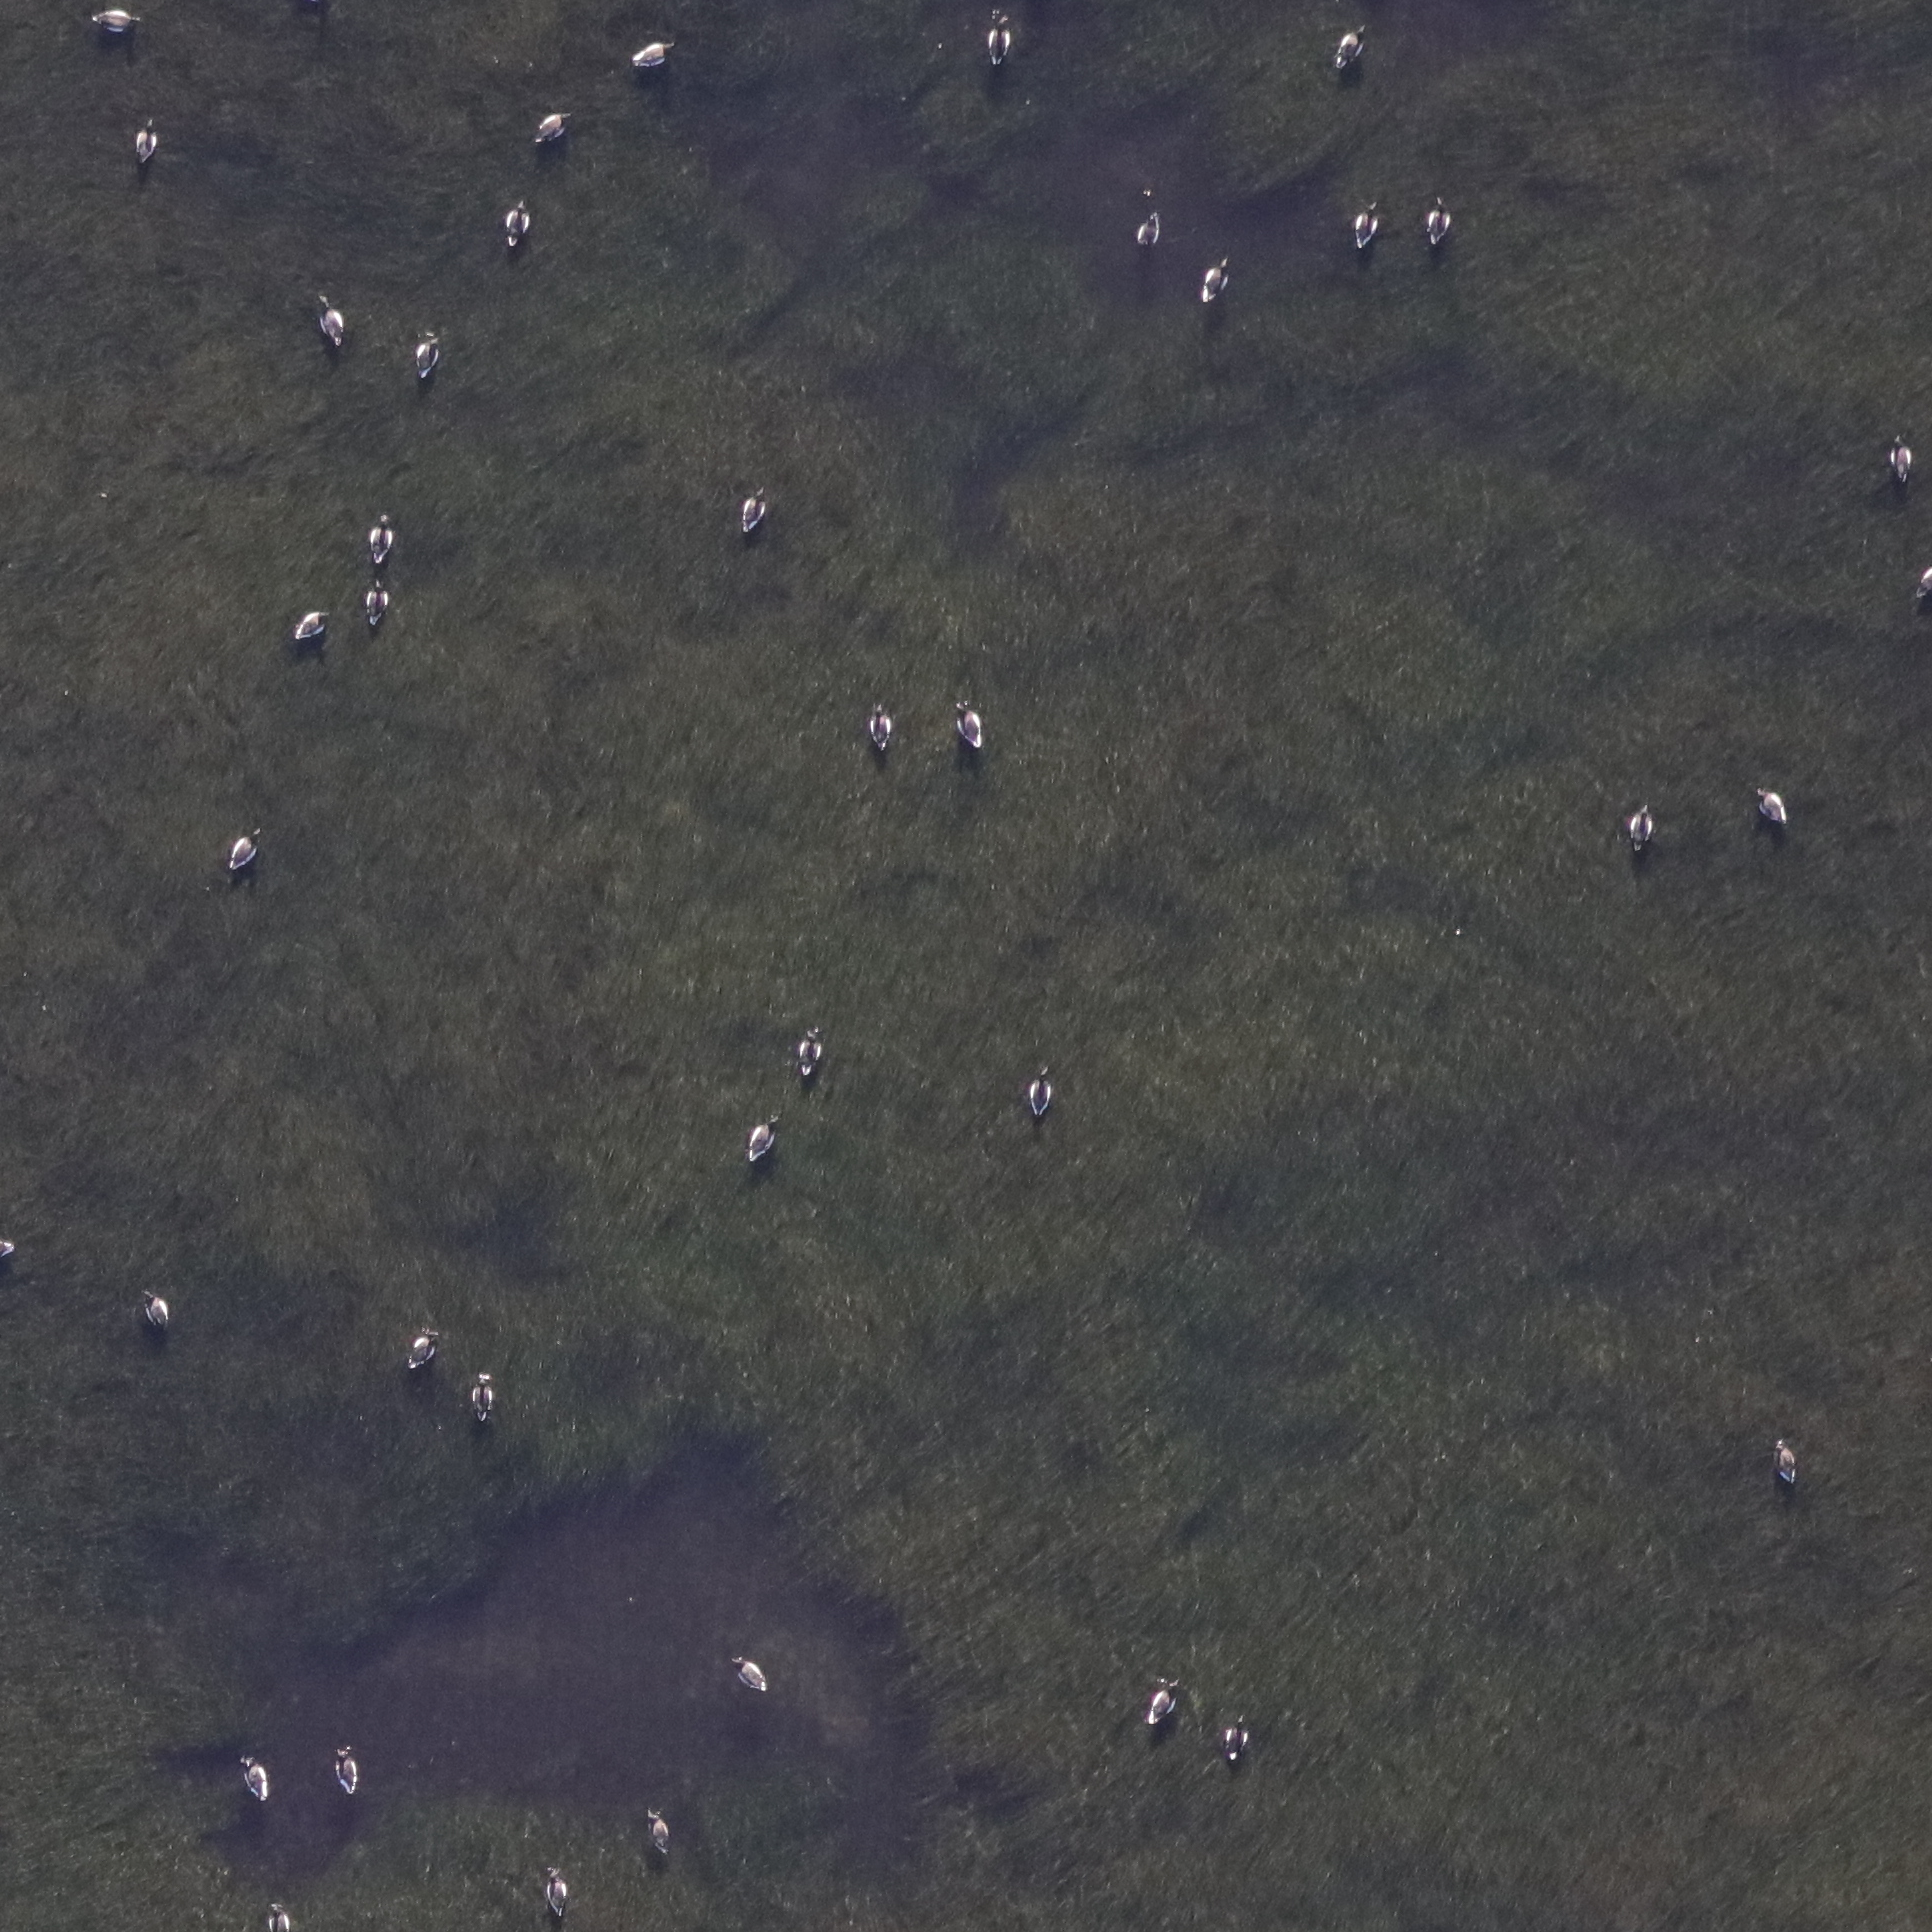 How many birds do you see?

38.